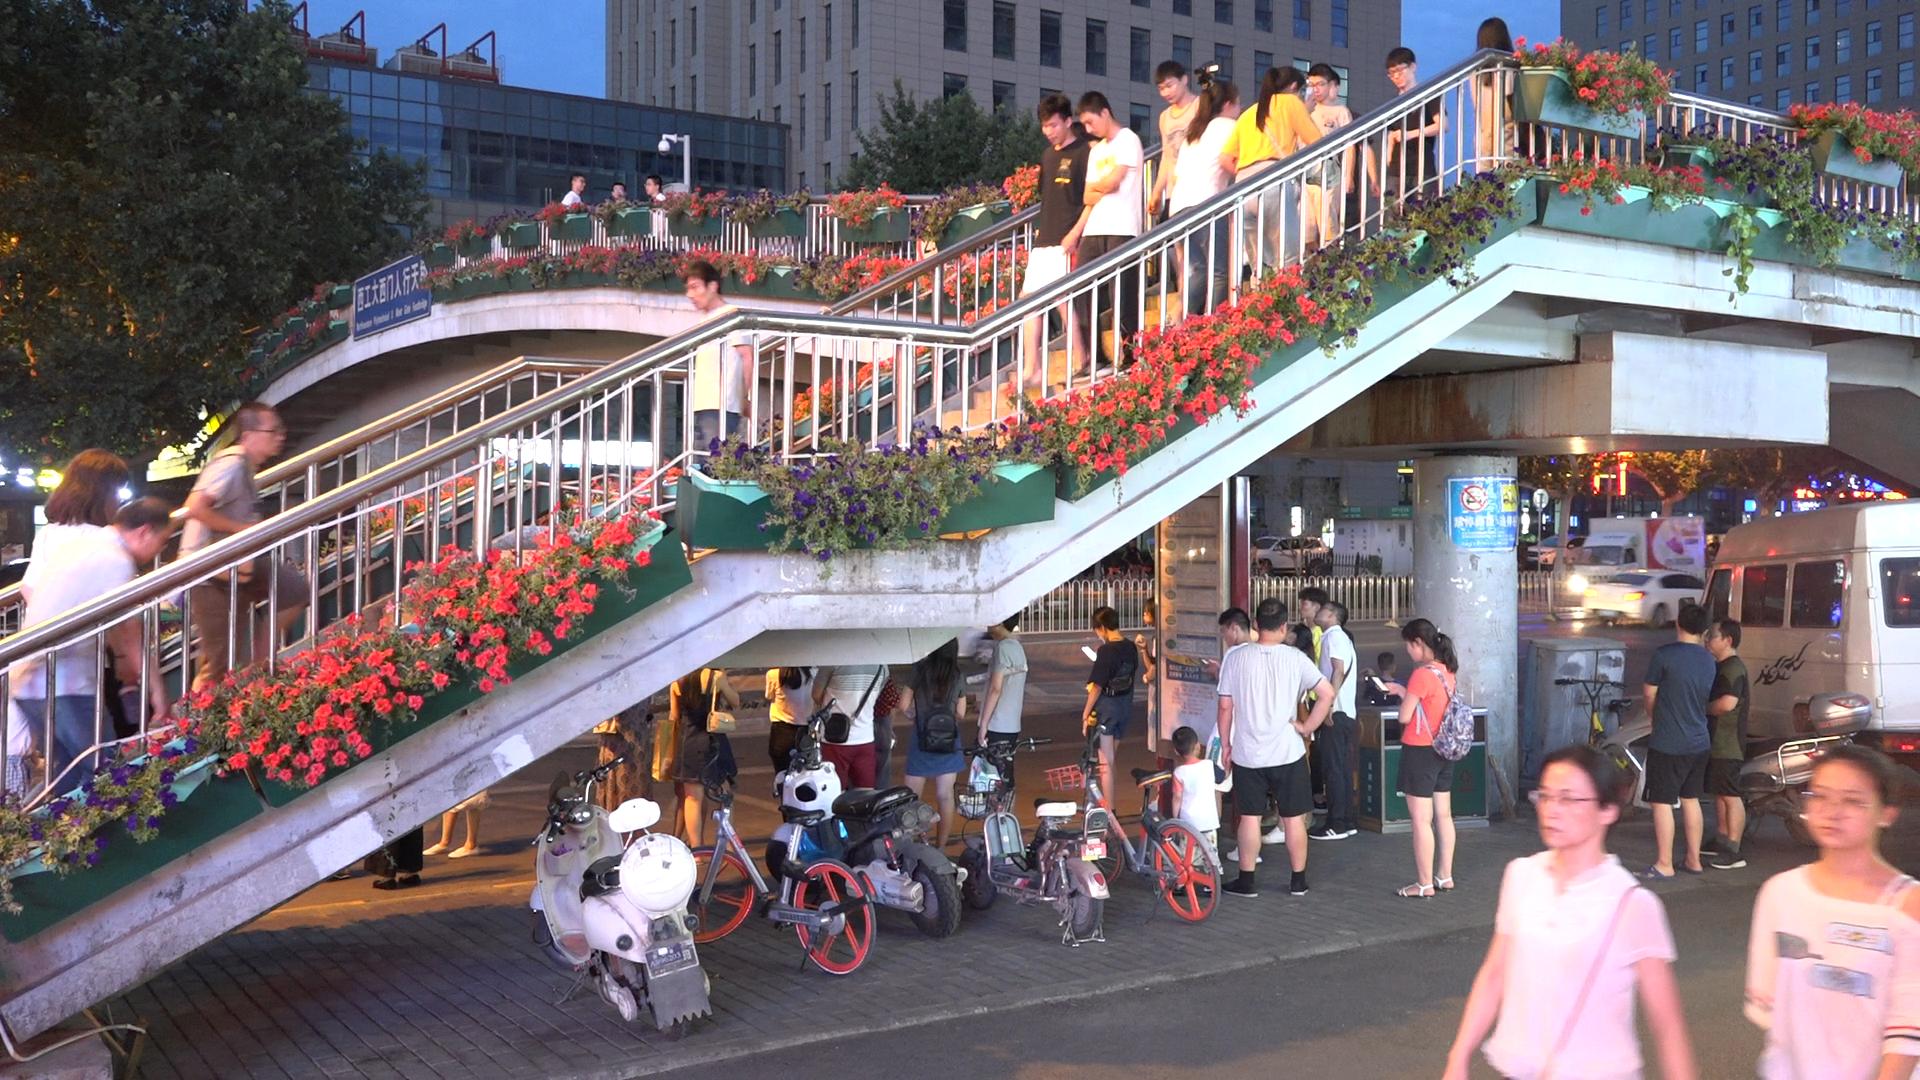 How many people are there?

35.